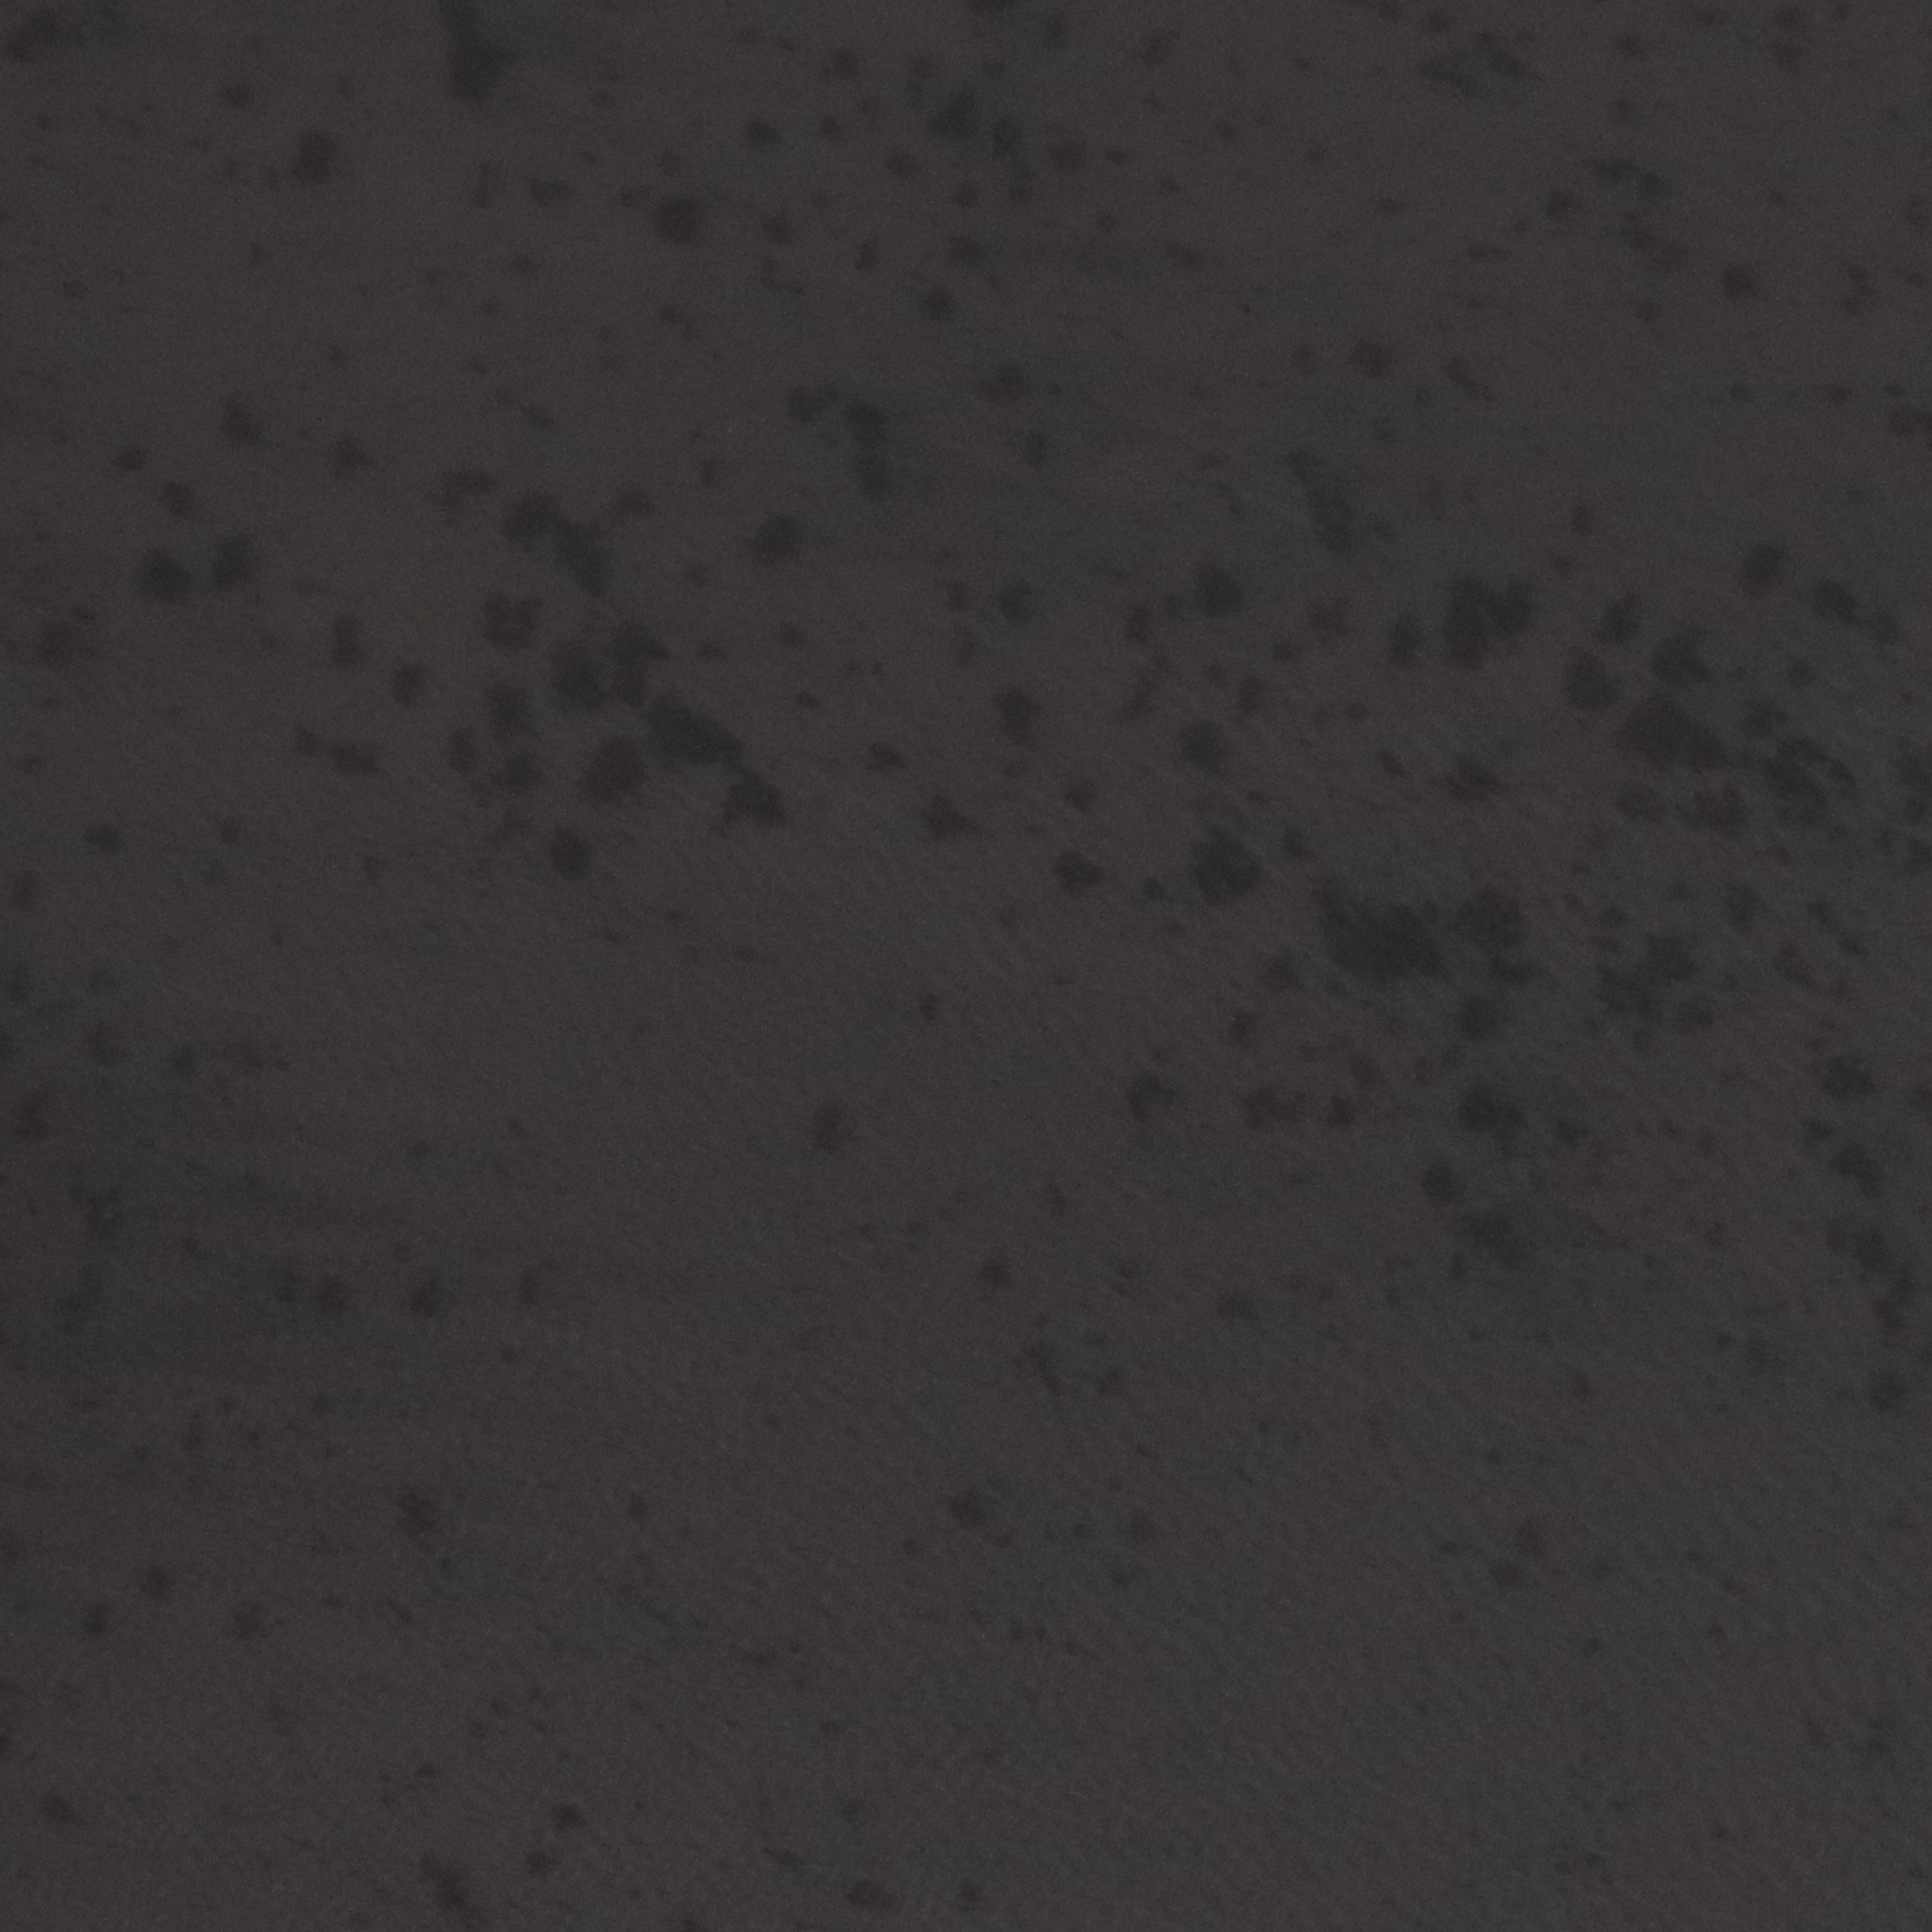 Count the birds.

0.